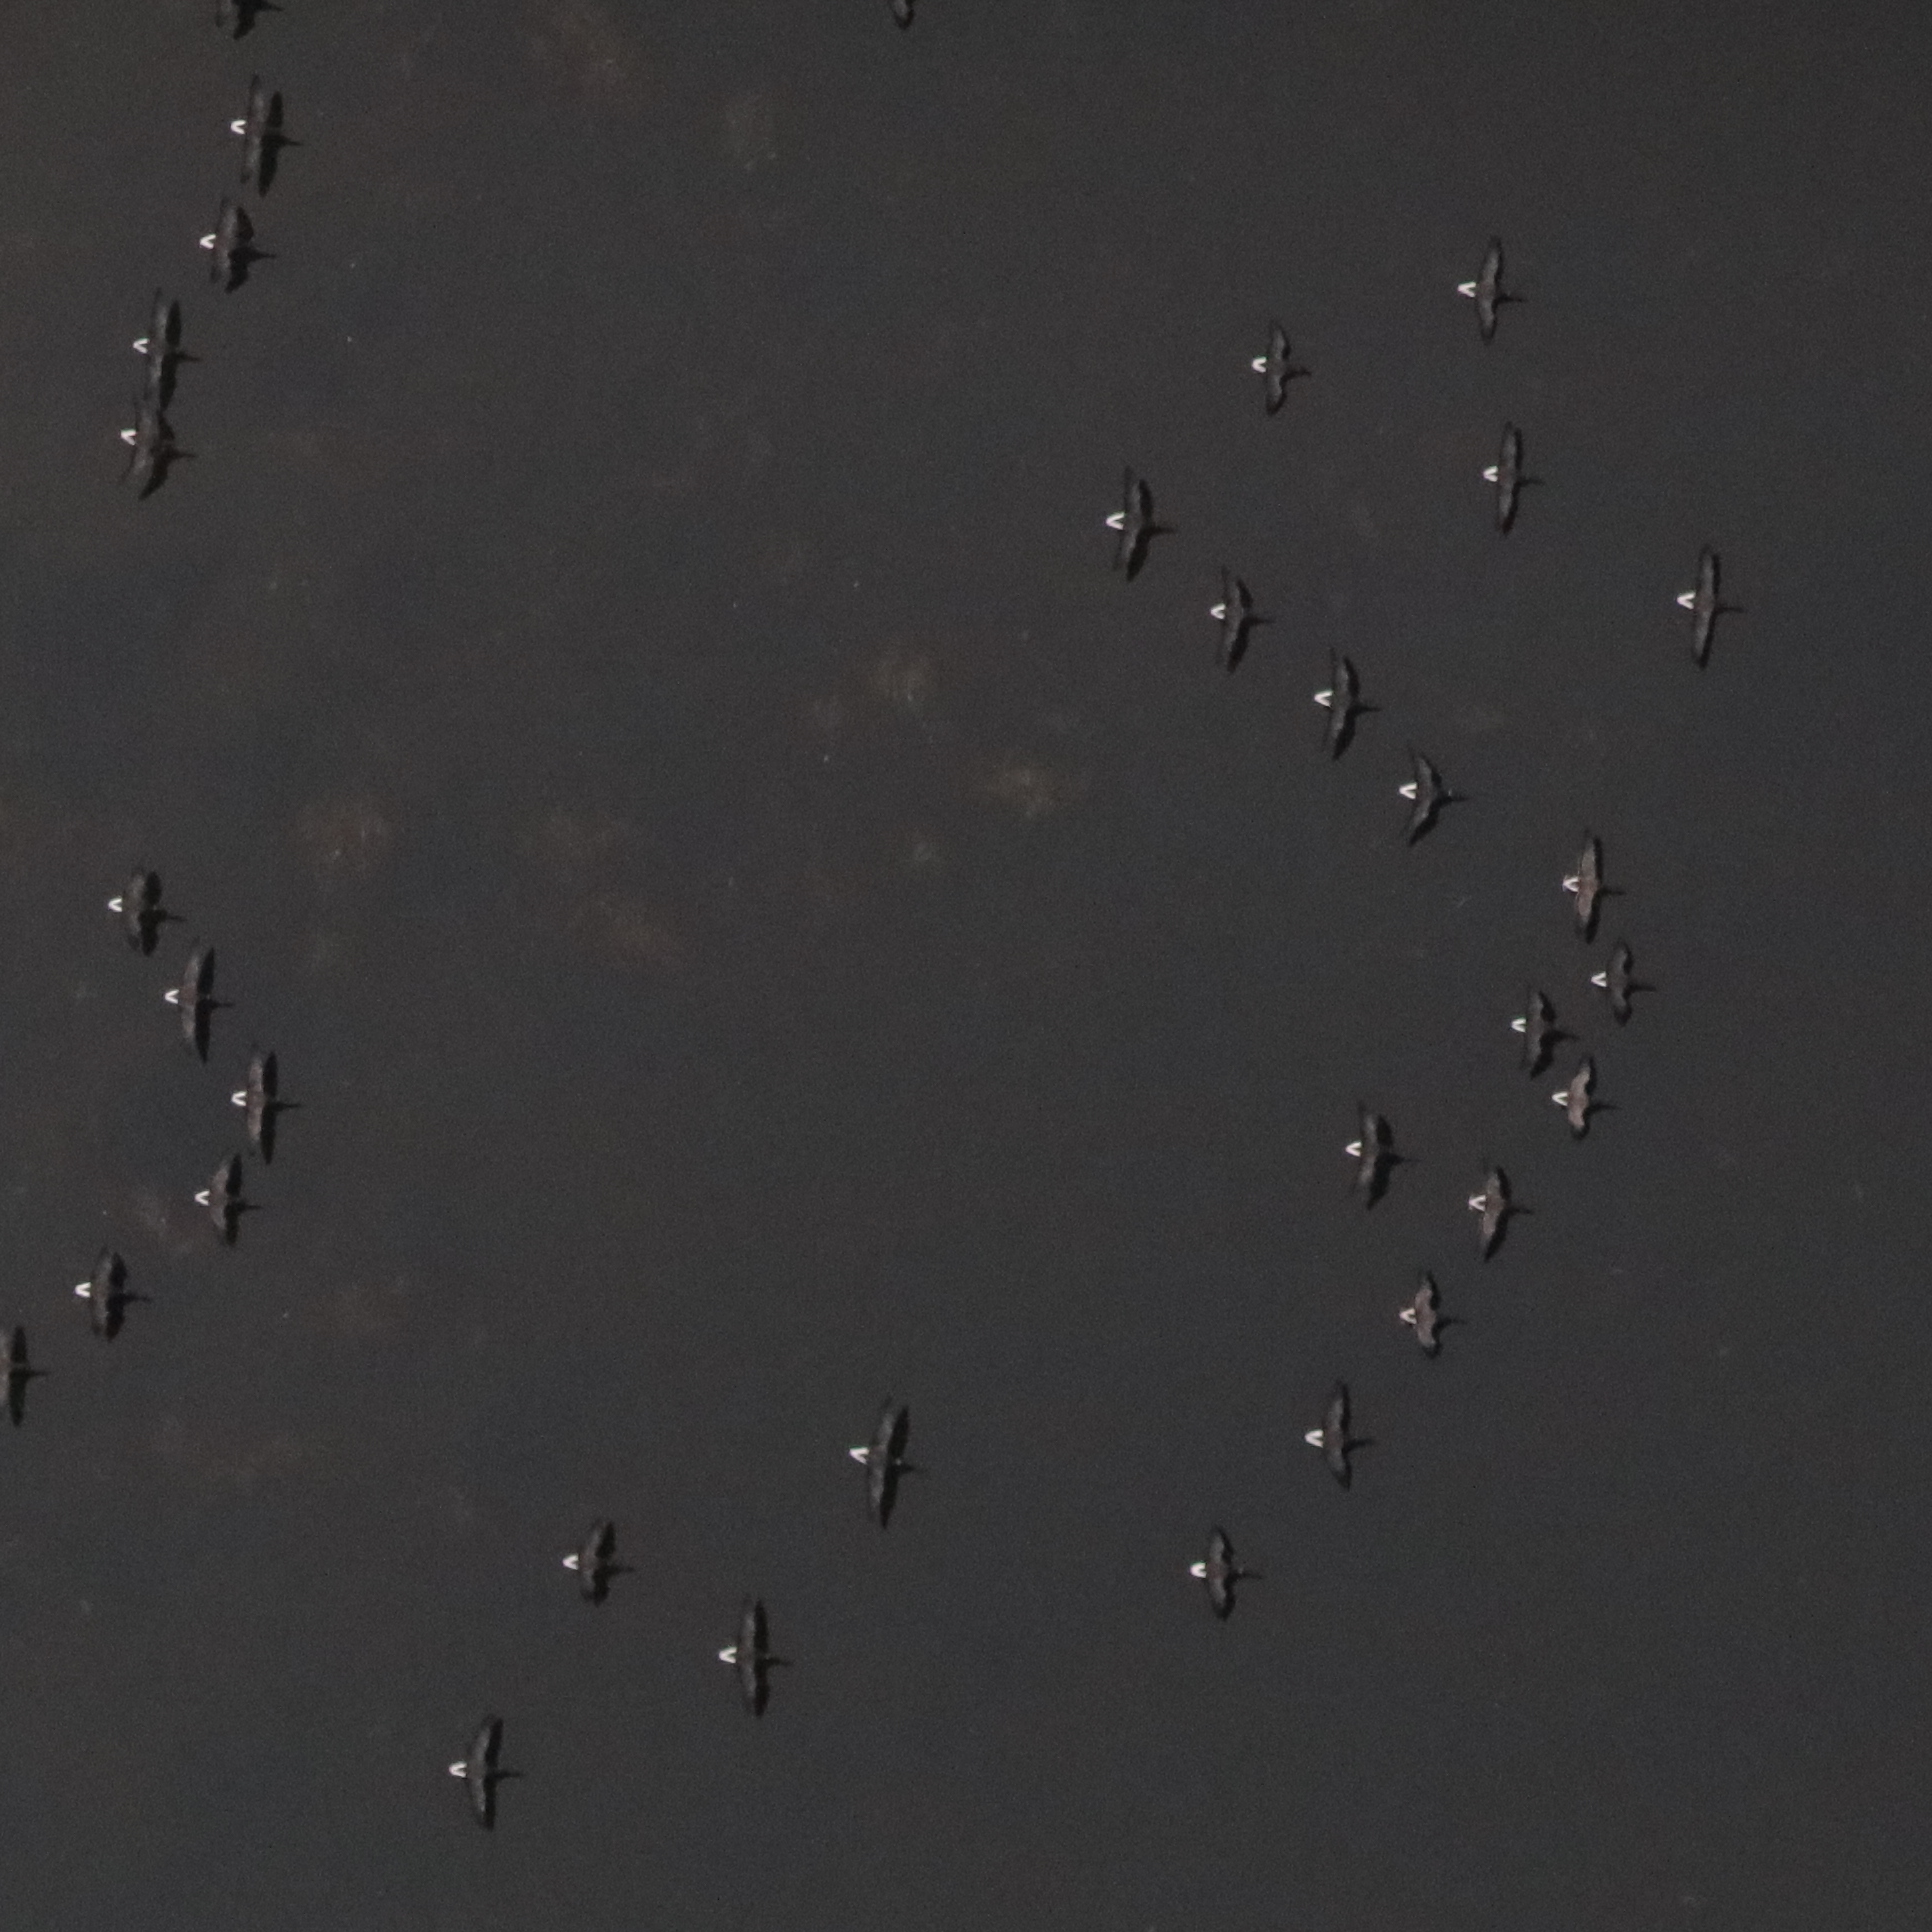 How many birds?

31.